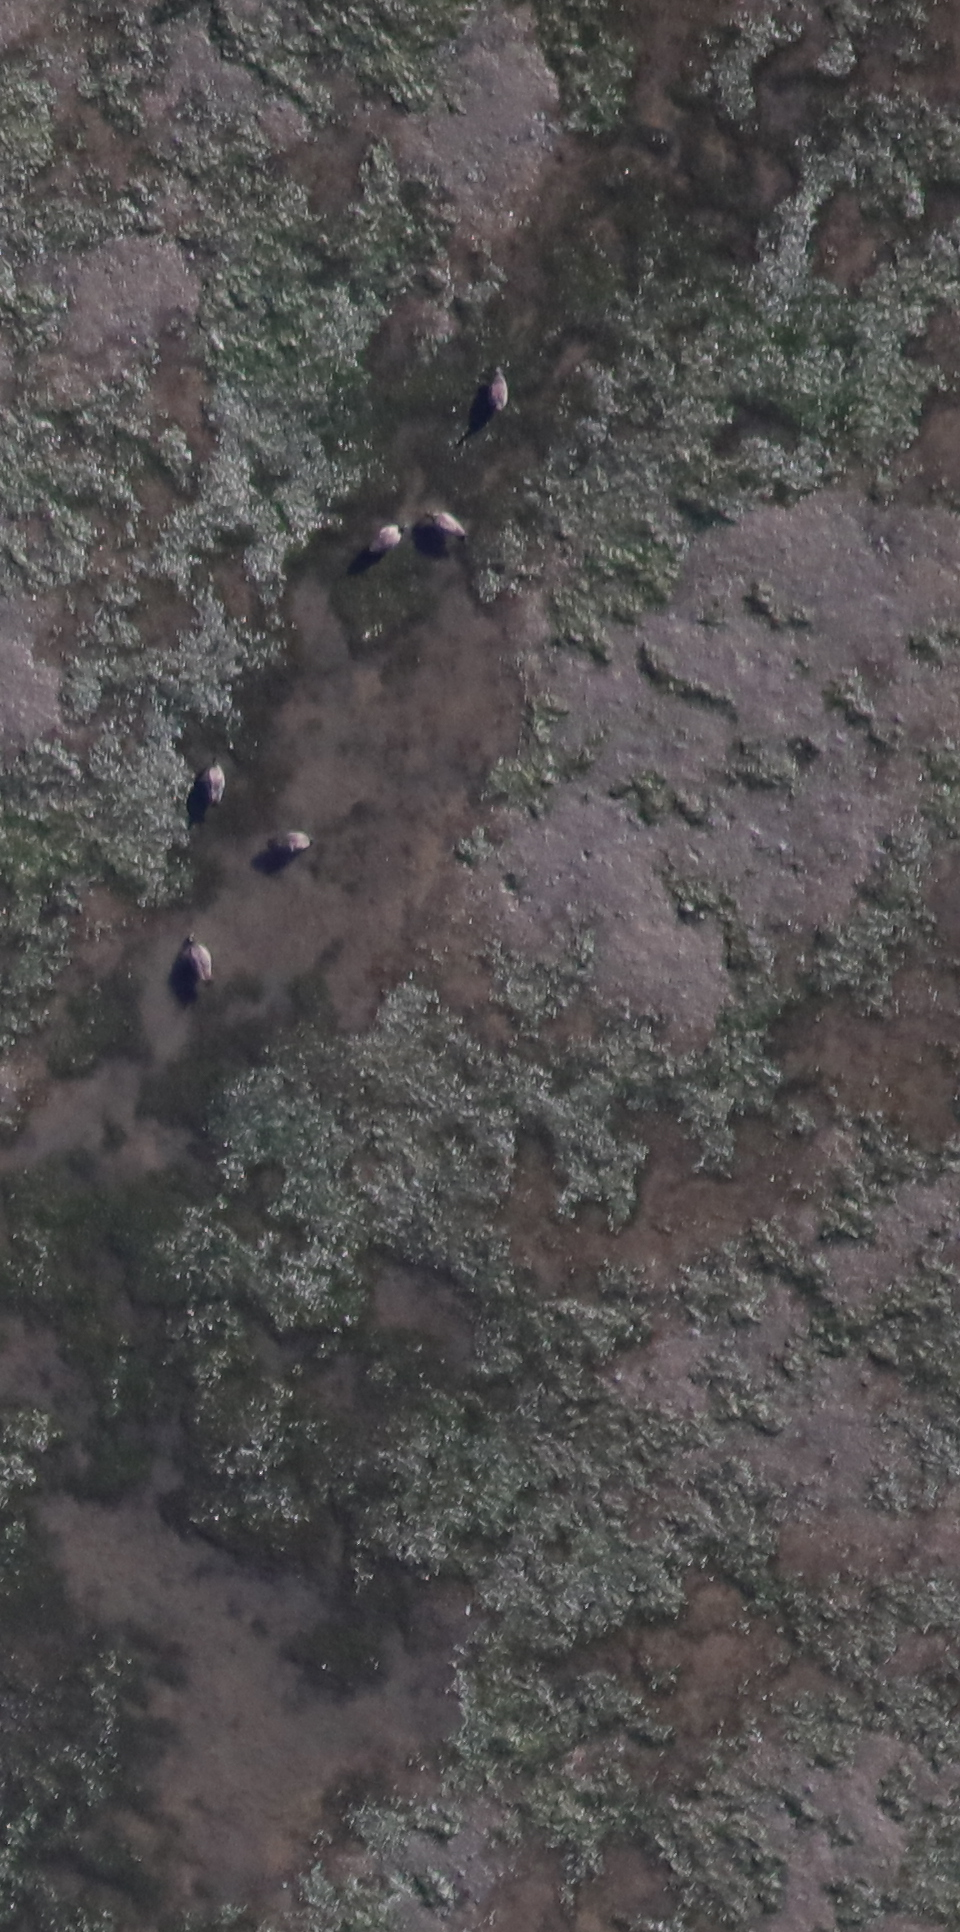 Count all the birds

6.